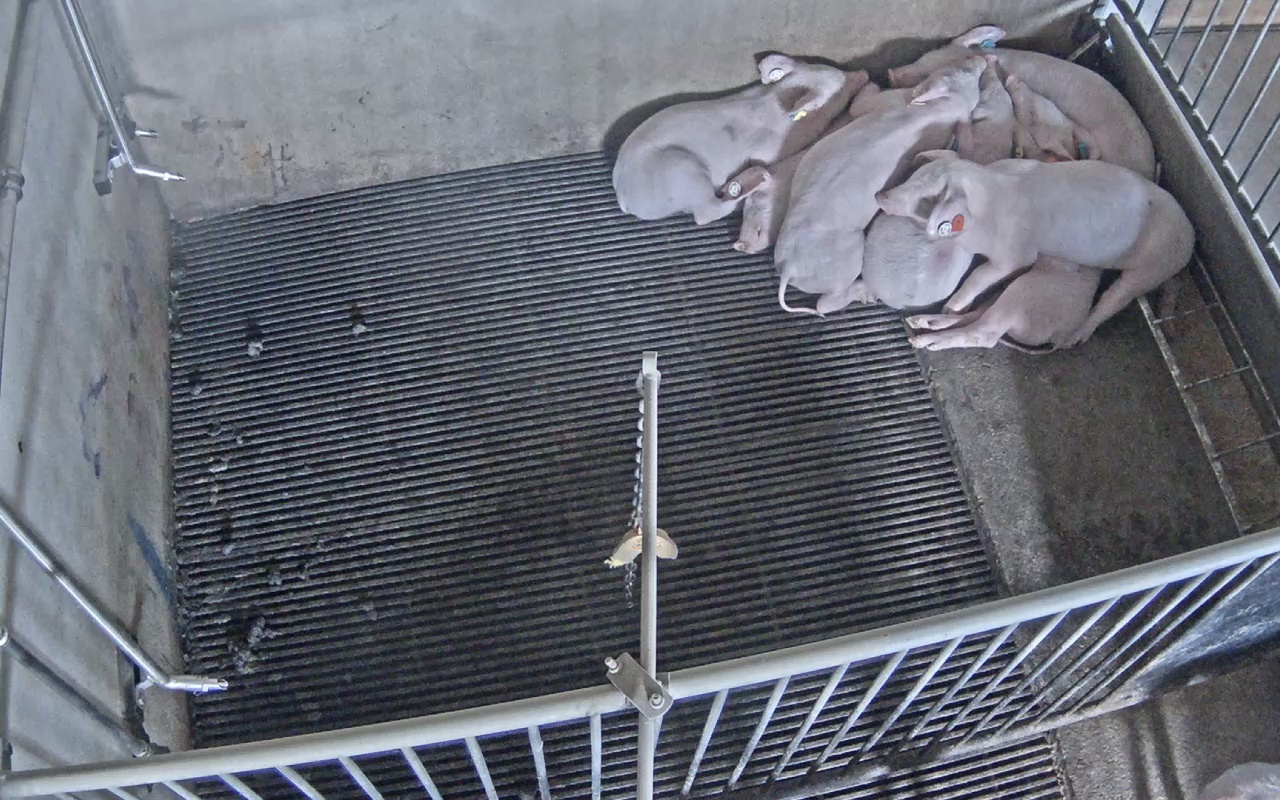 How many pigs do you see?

7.